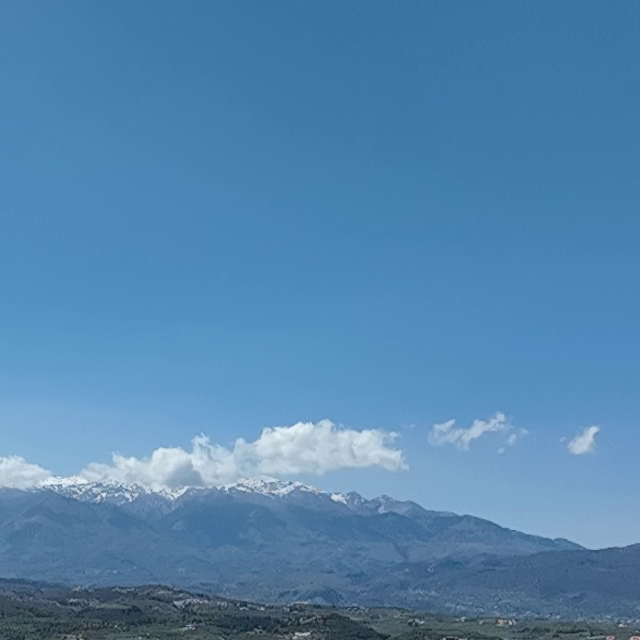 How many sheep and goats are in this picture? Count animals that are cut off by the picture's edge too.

0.